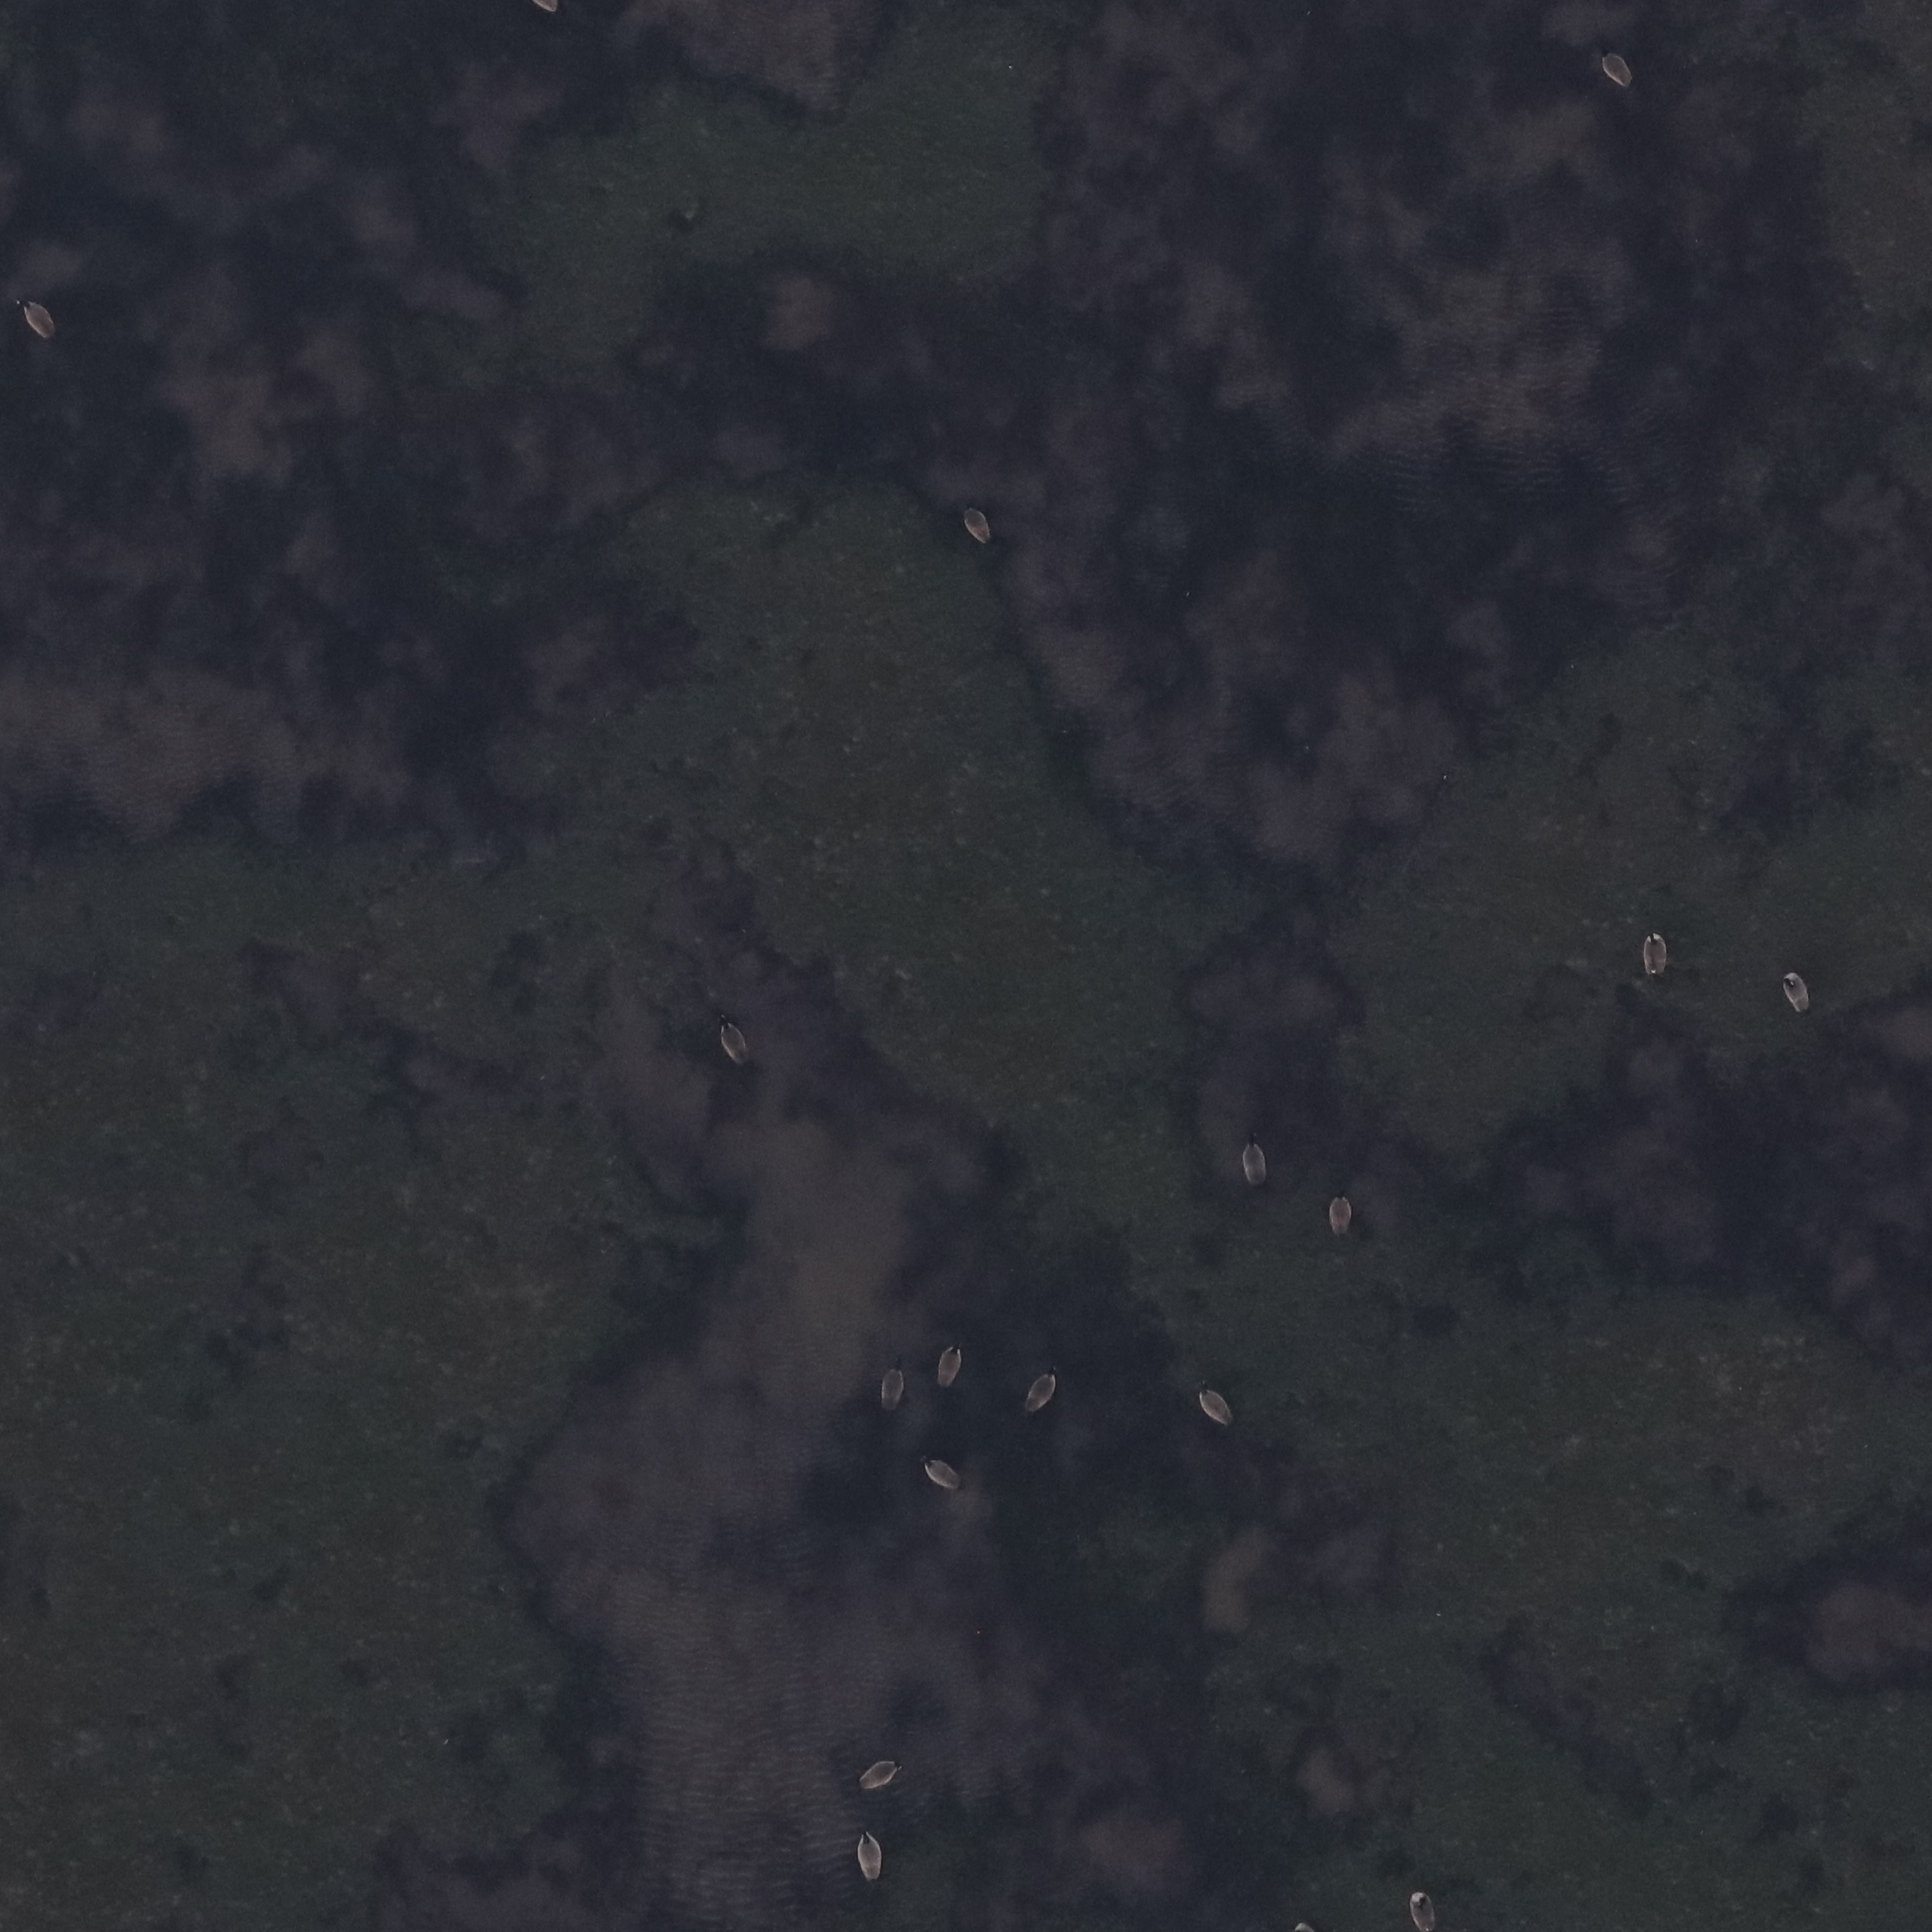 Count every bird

16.